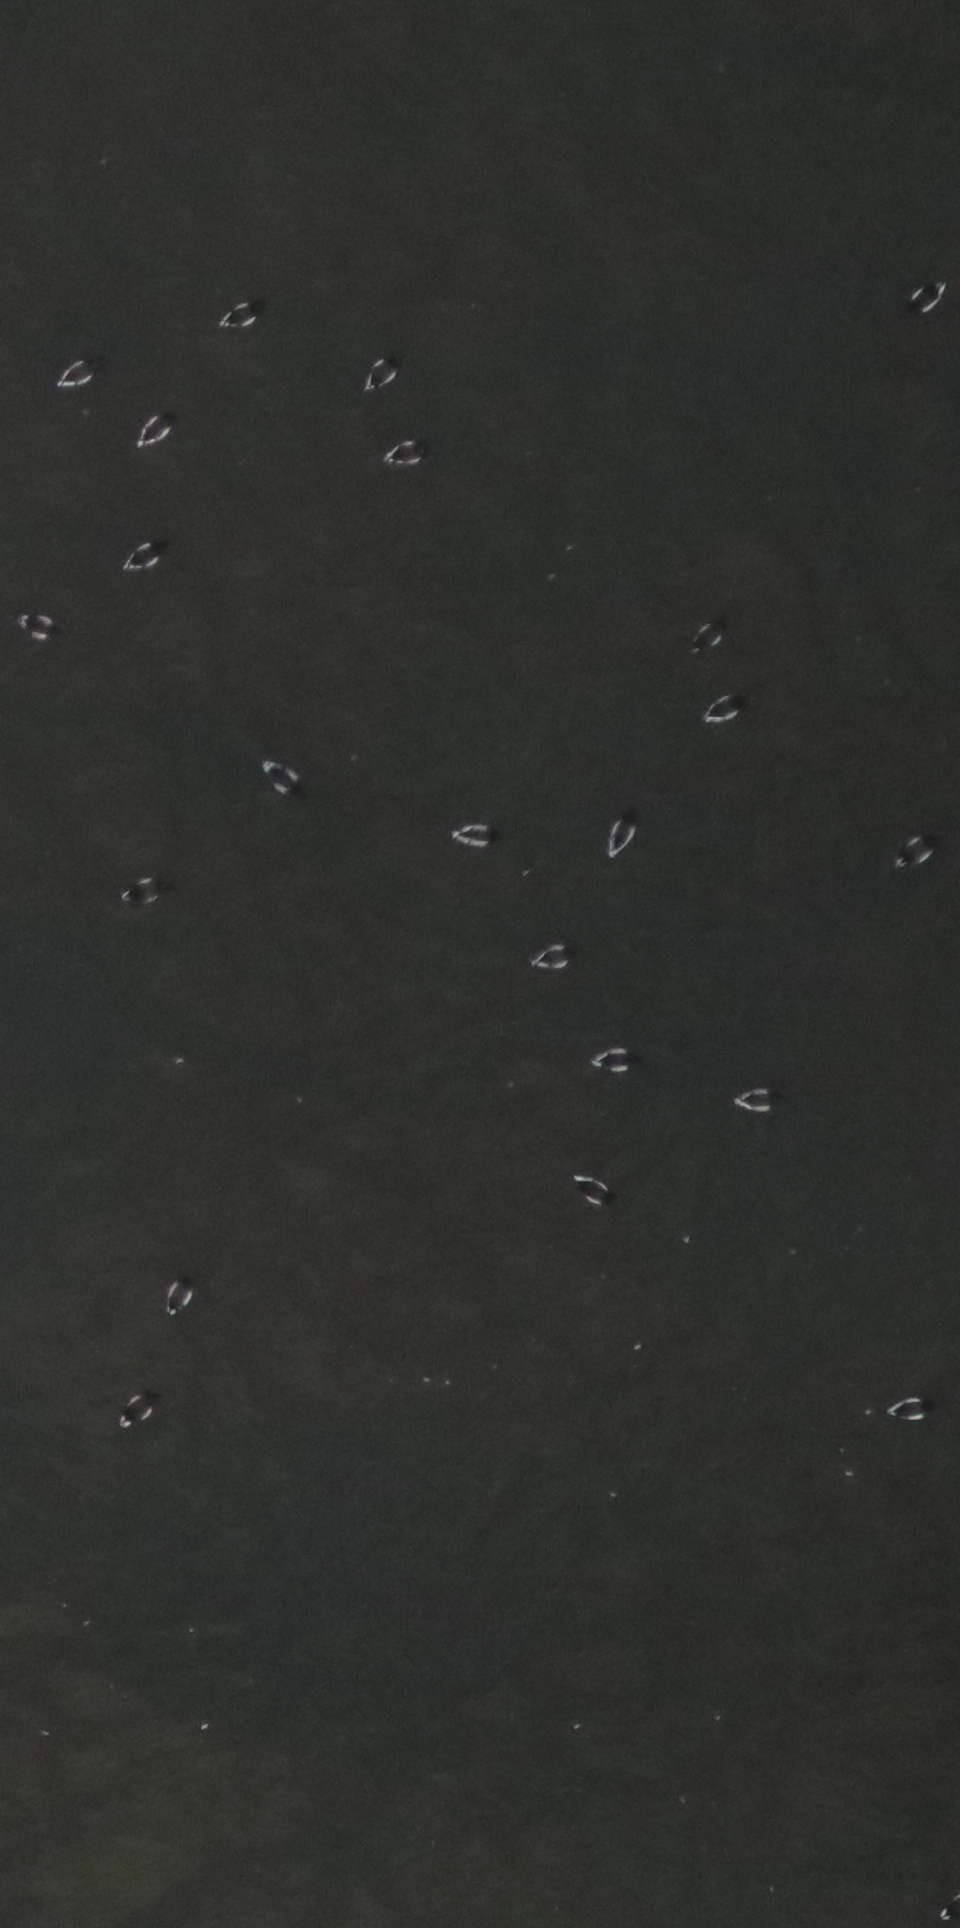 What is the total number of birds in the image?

22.